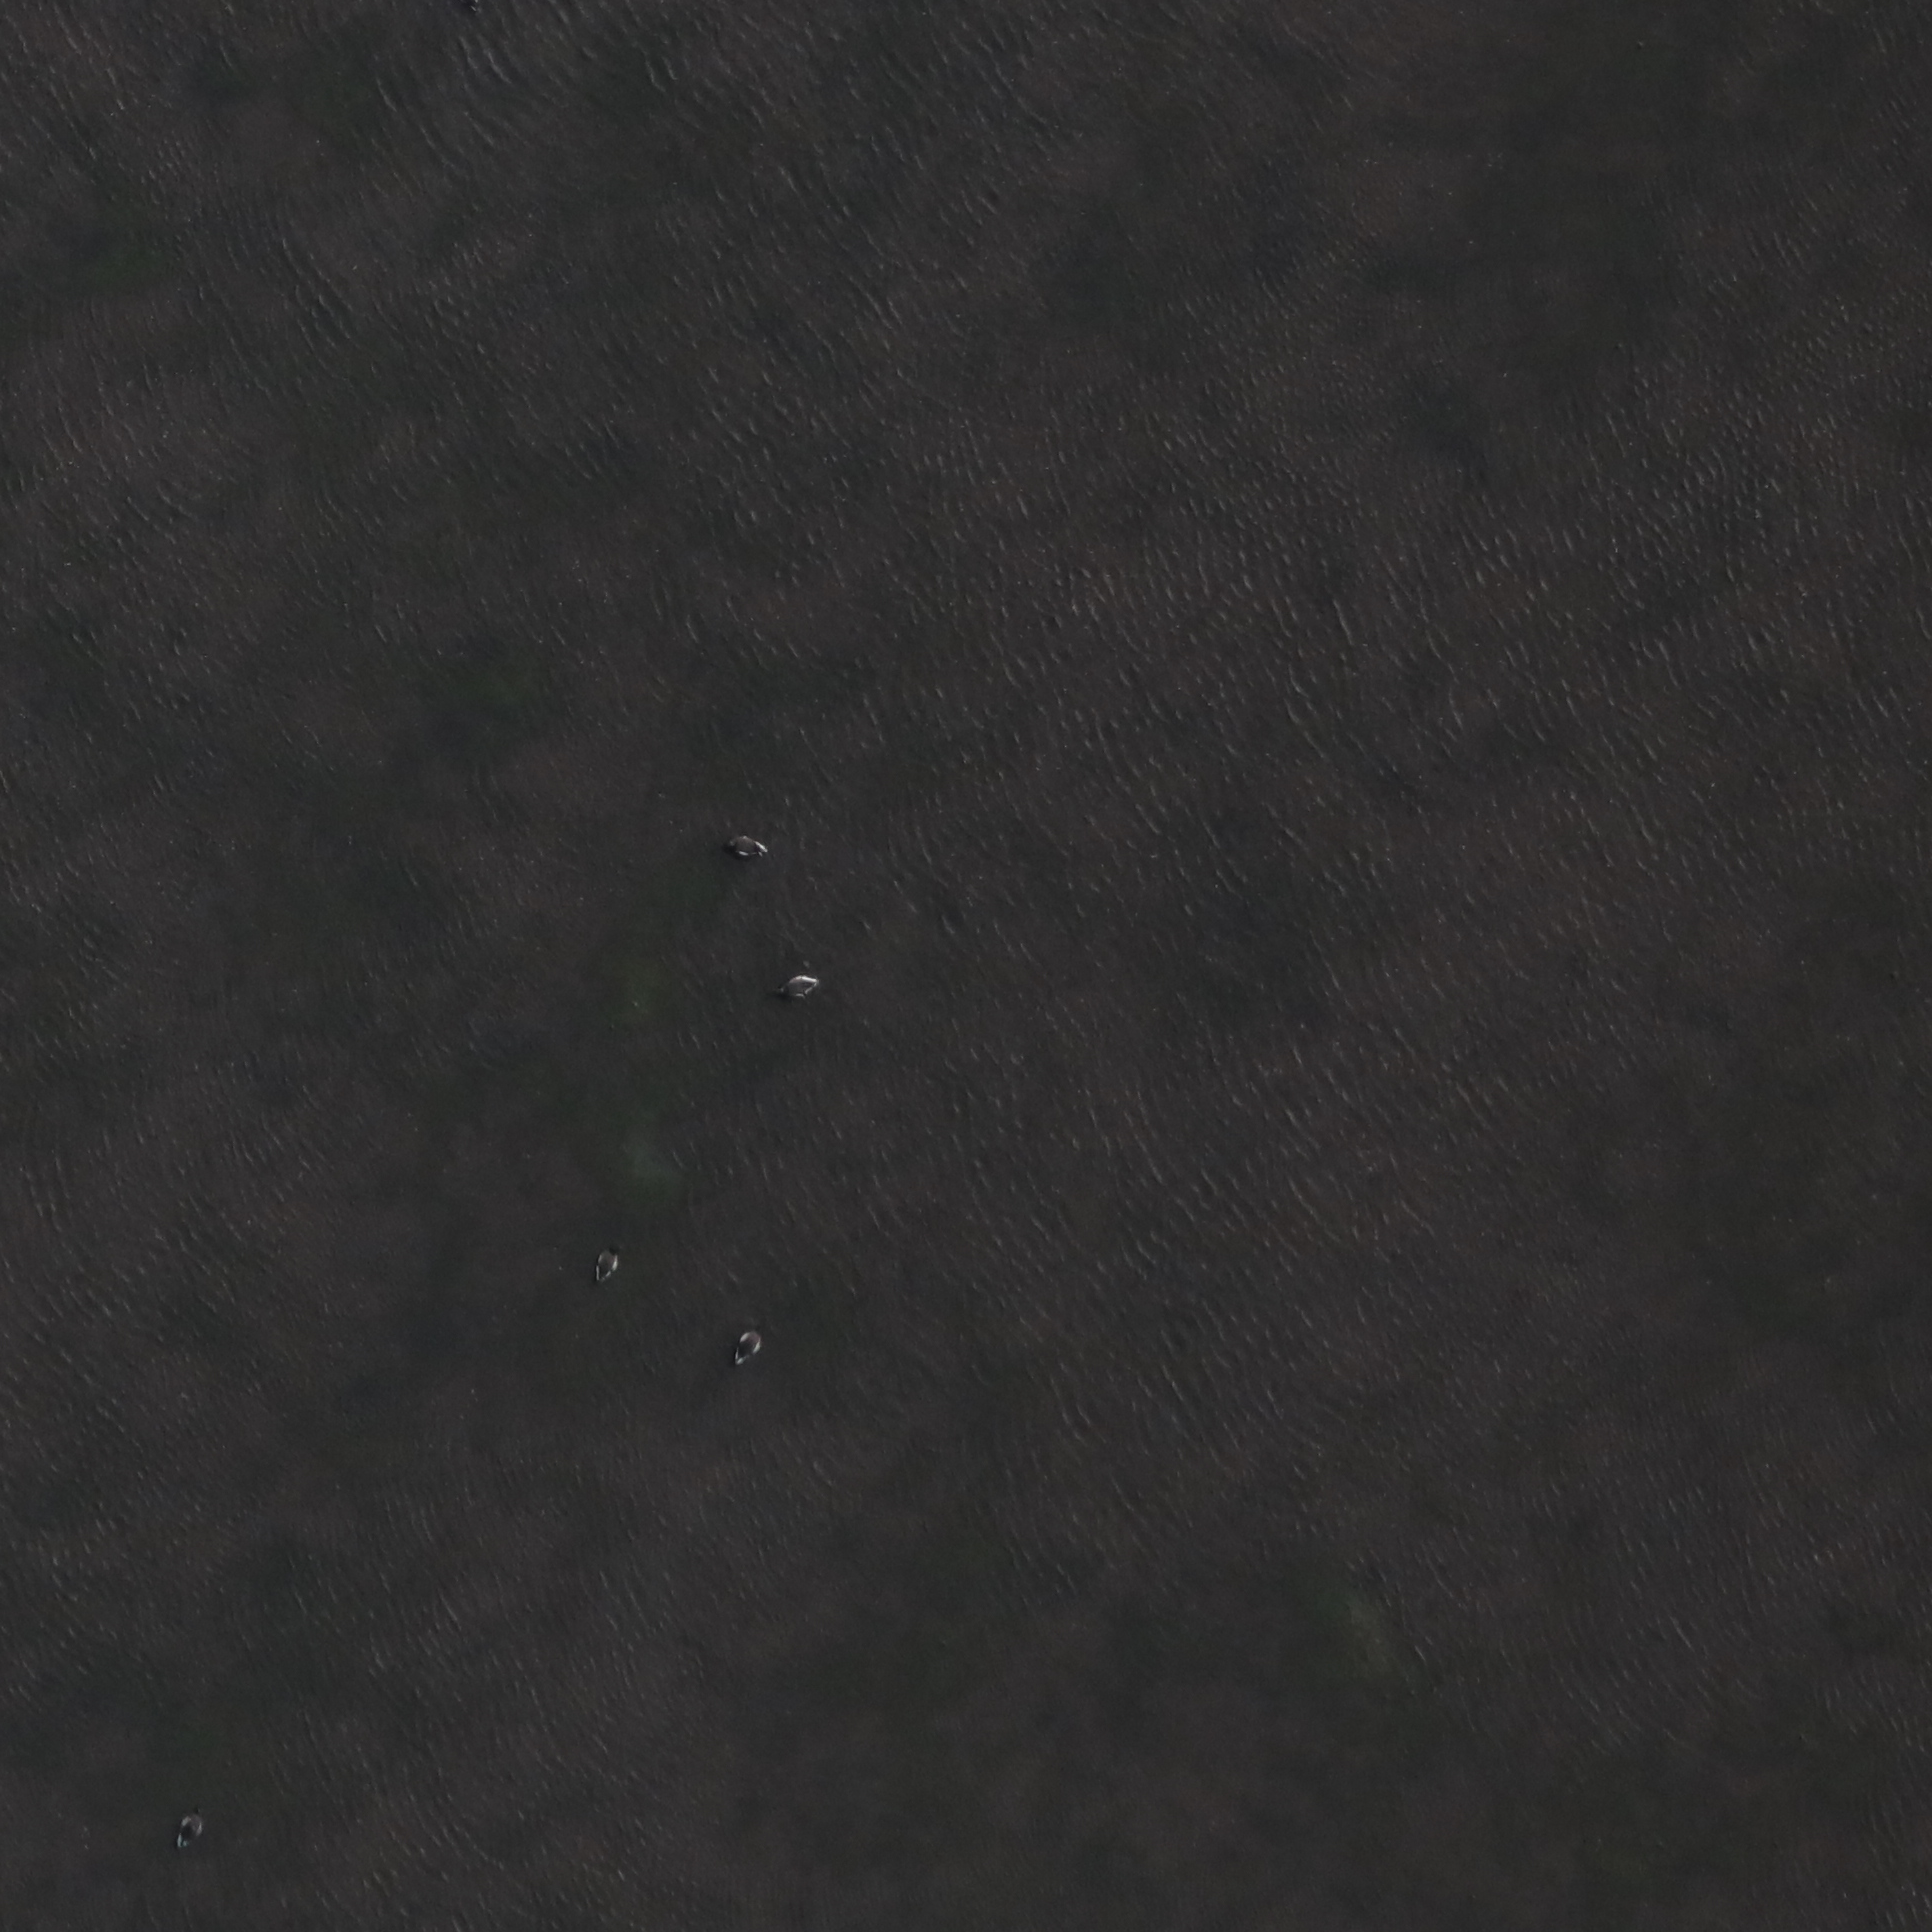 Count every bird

5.